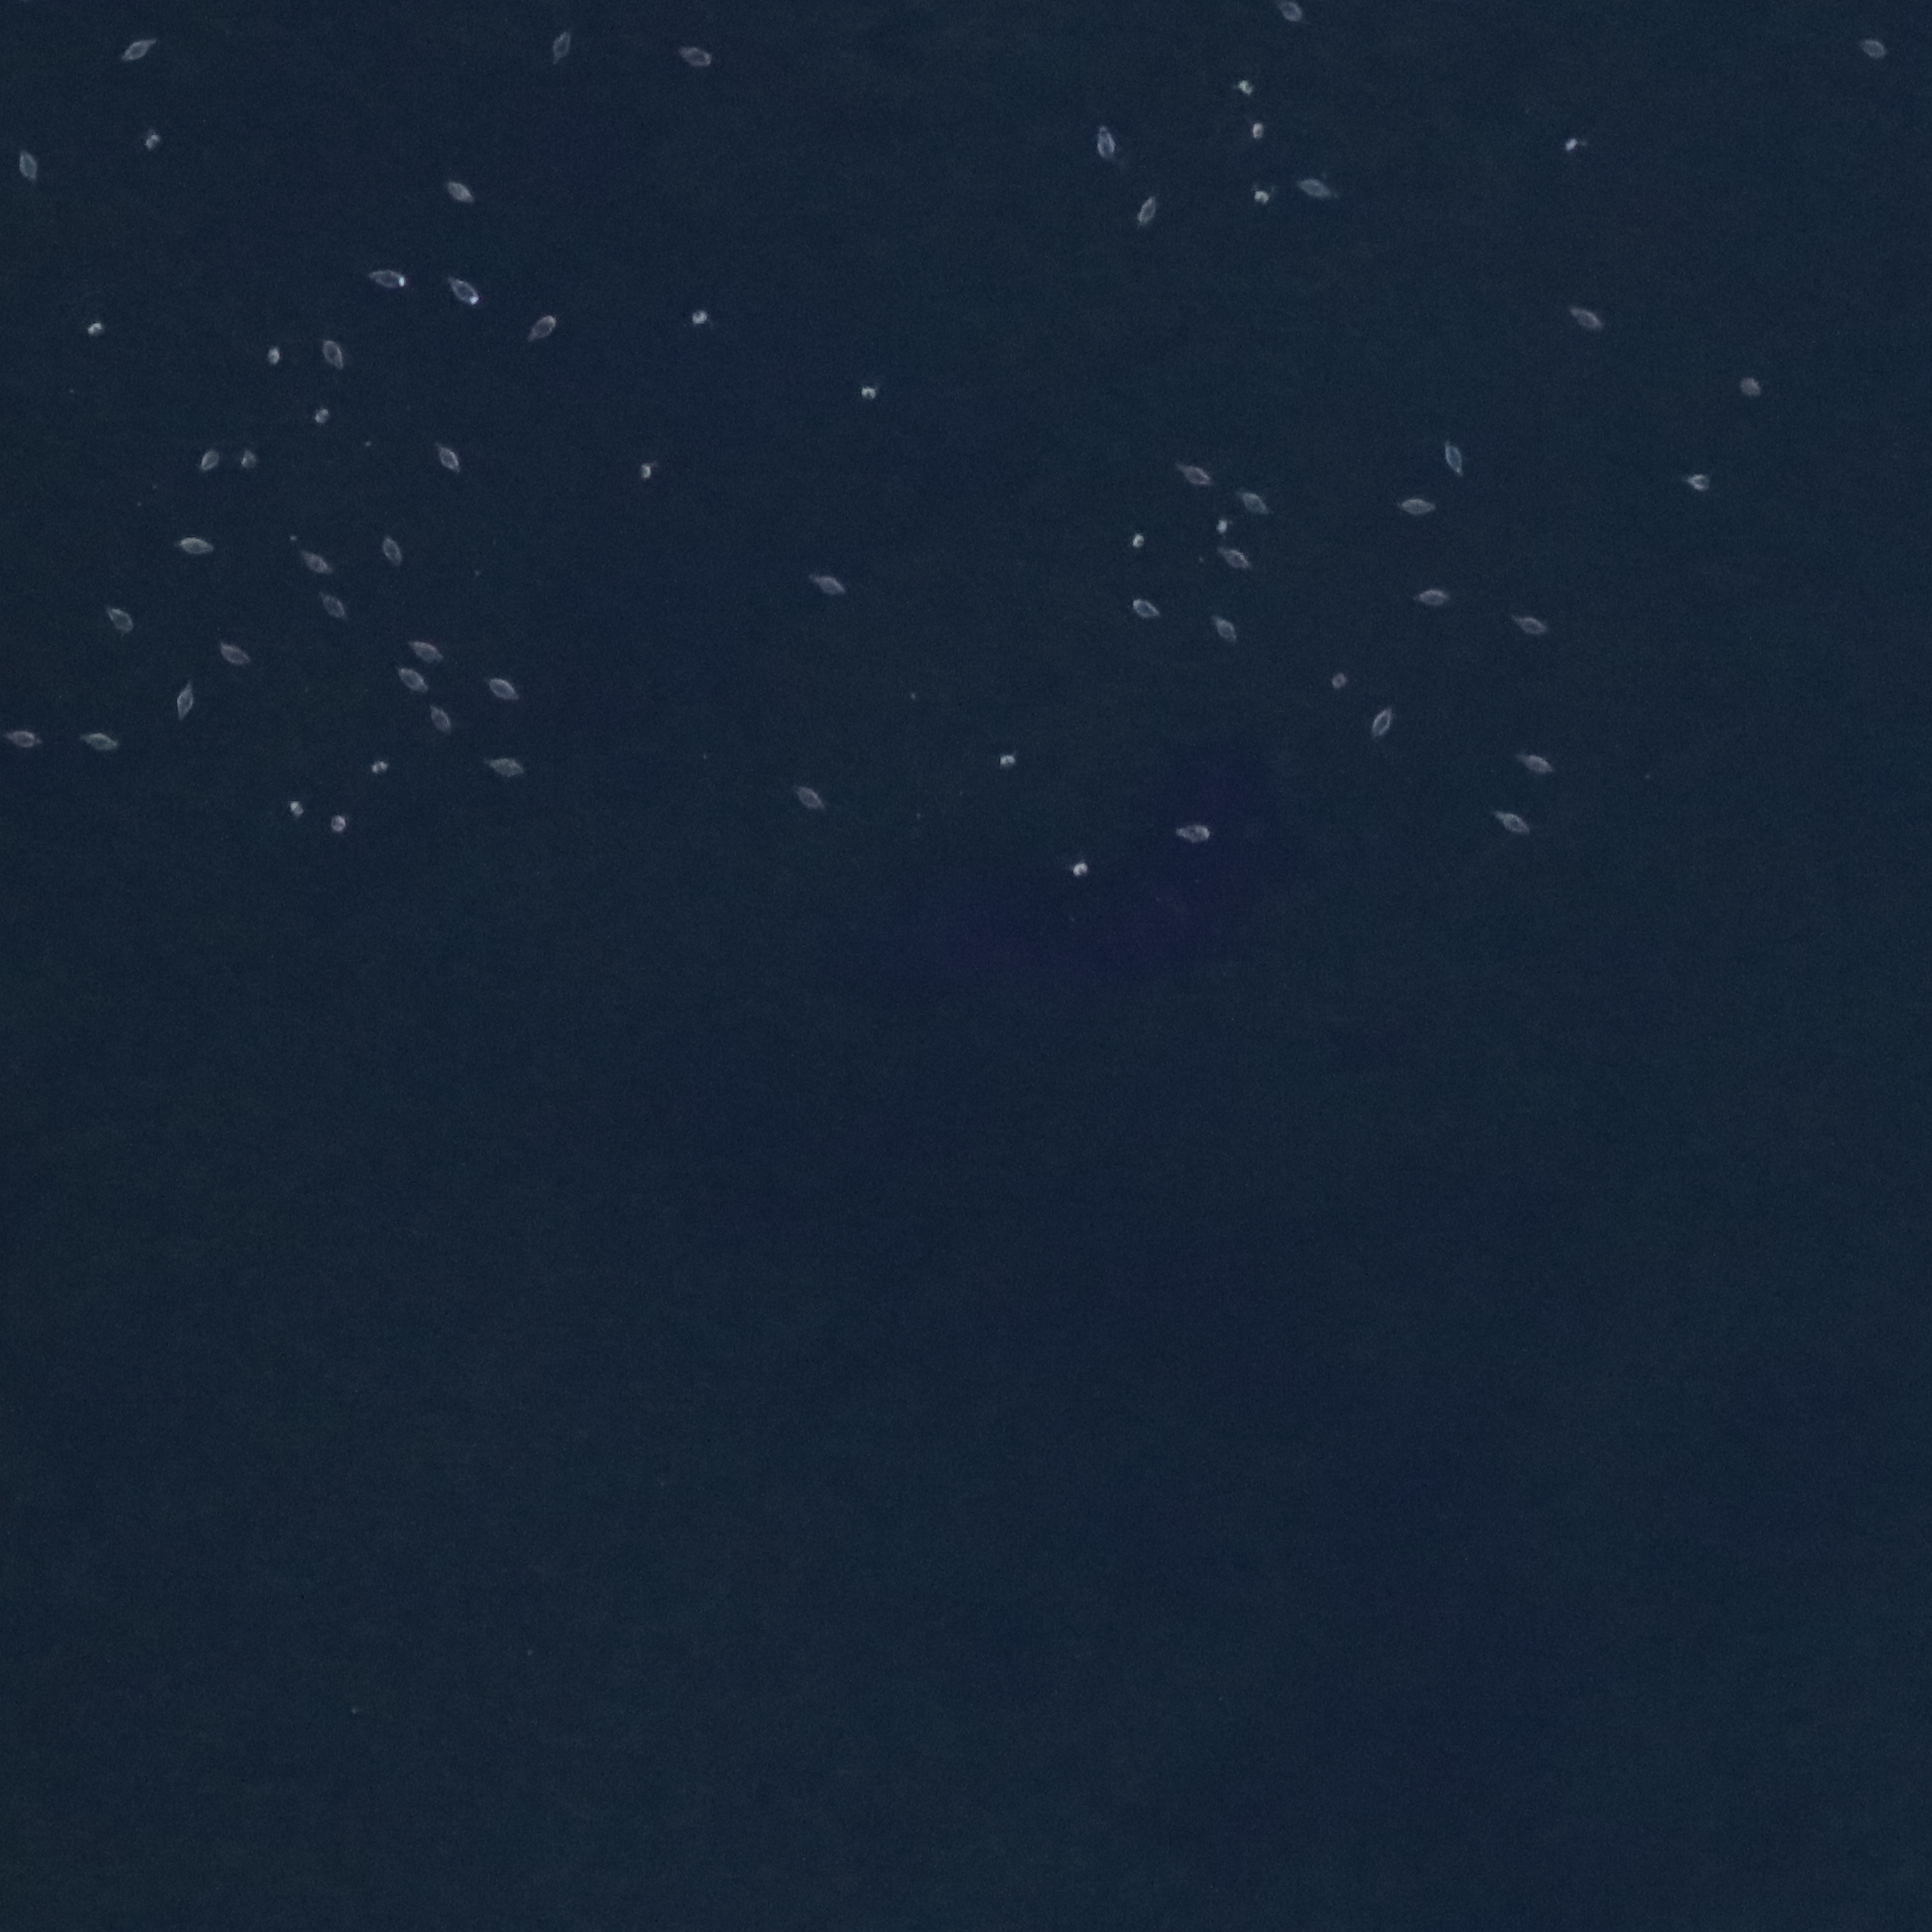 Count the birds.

68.